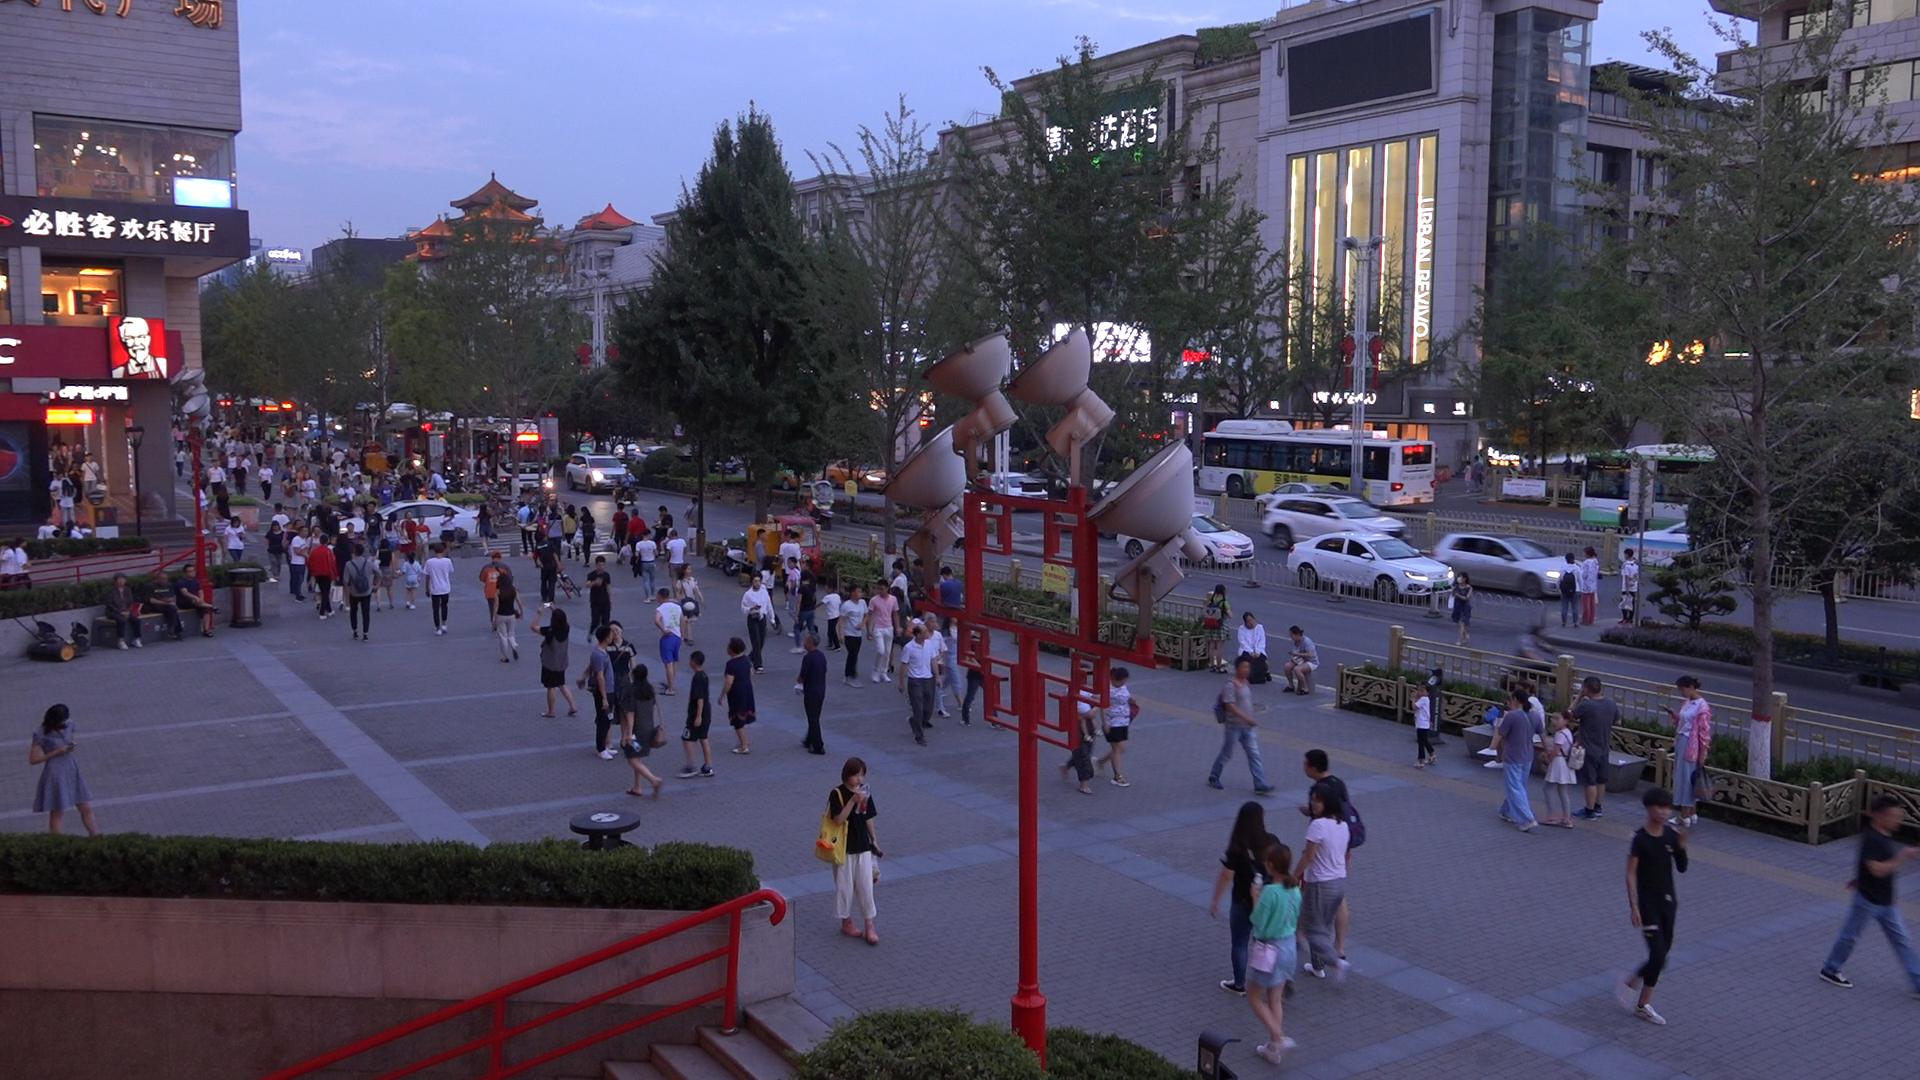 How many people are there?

179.